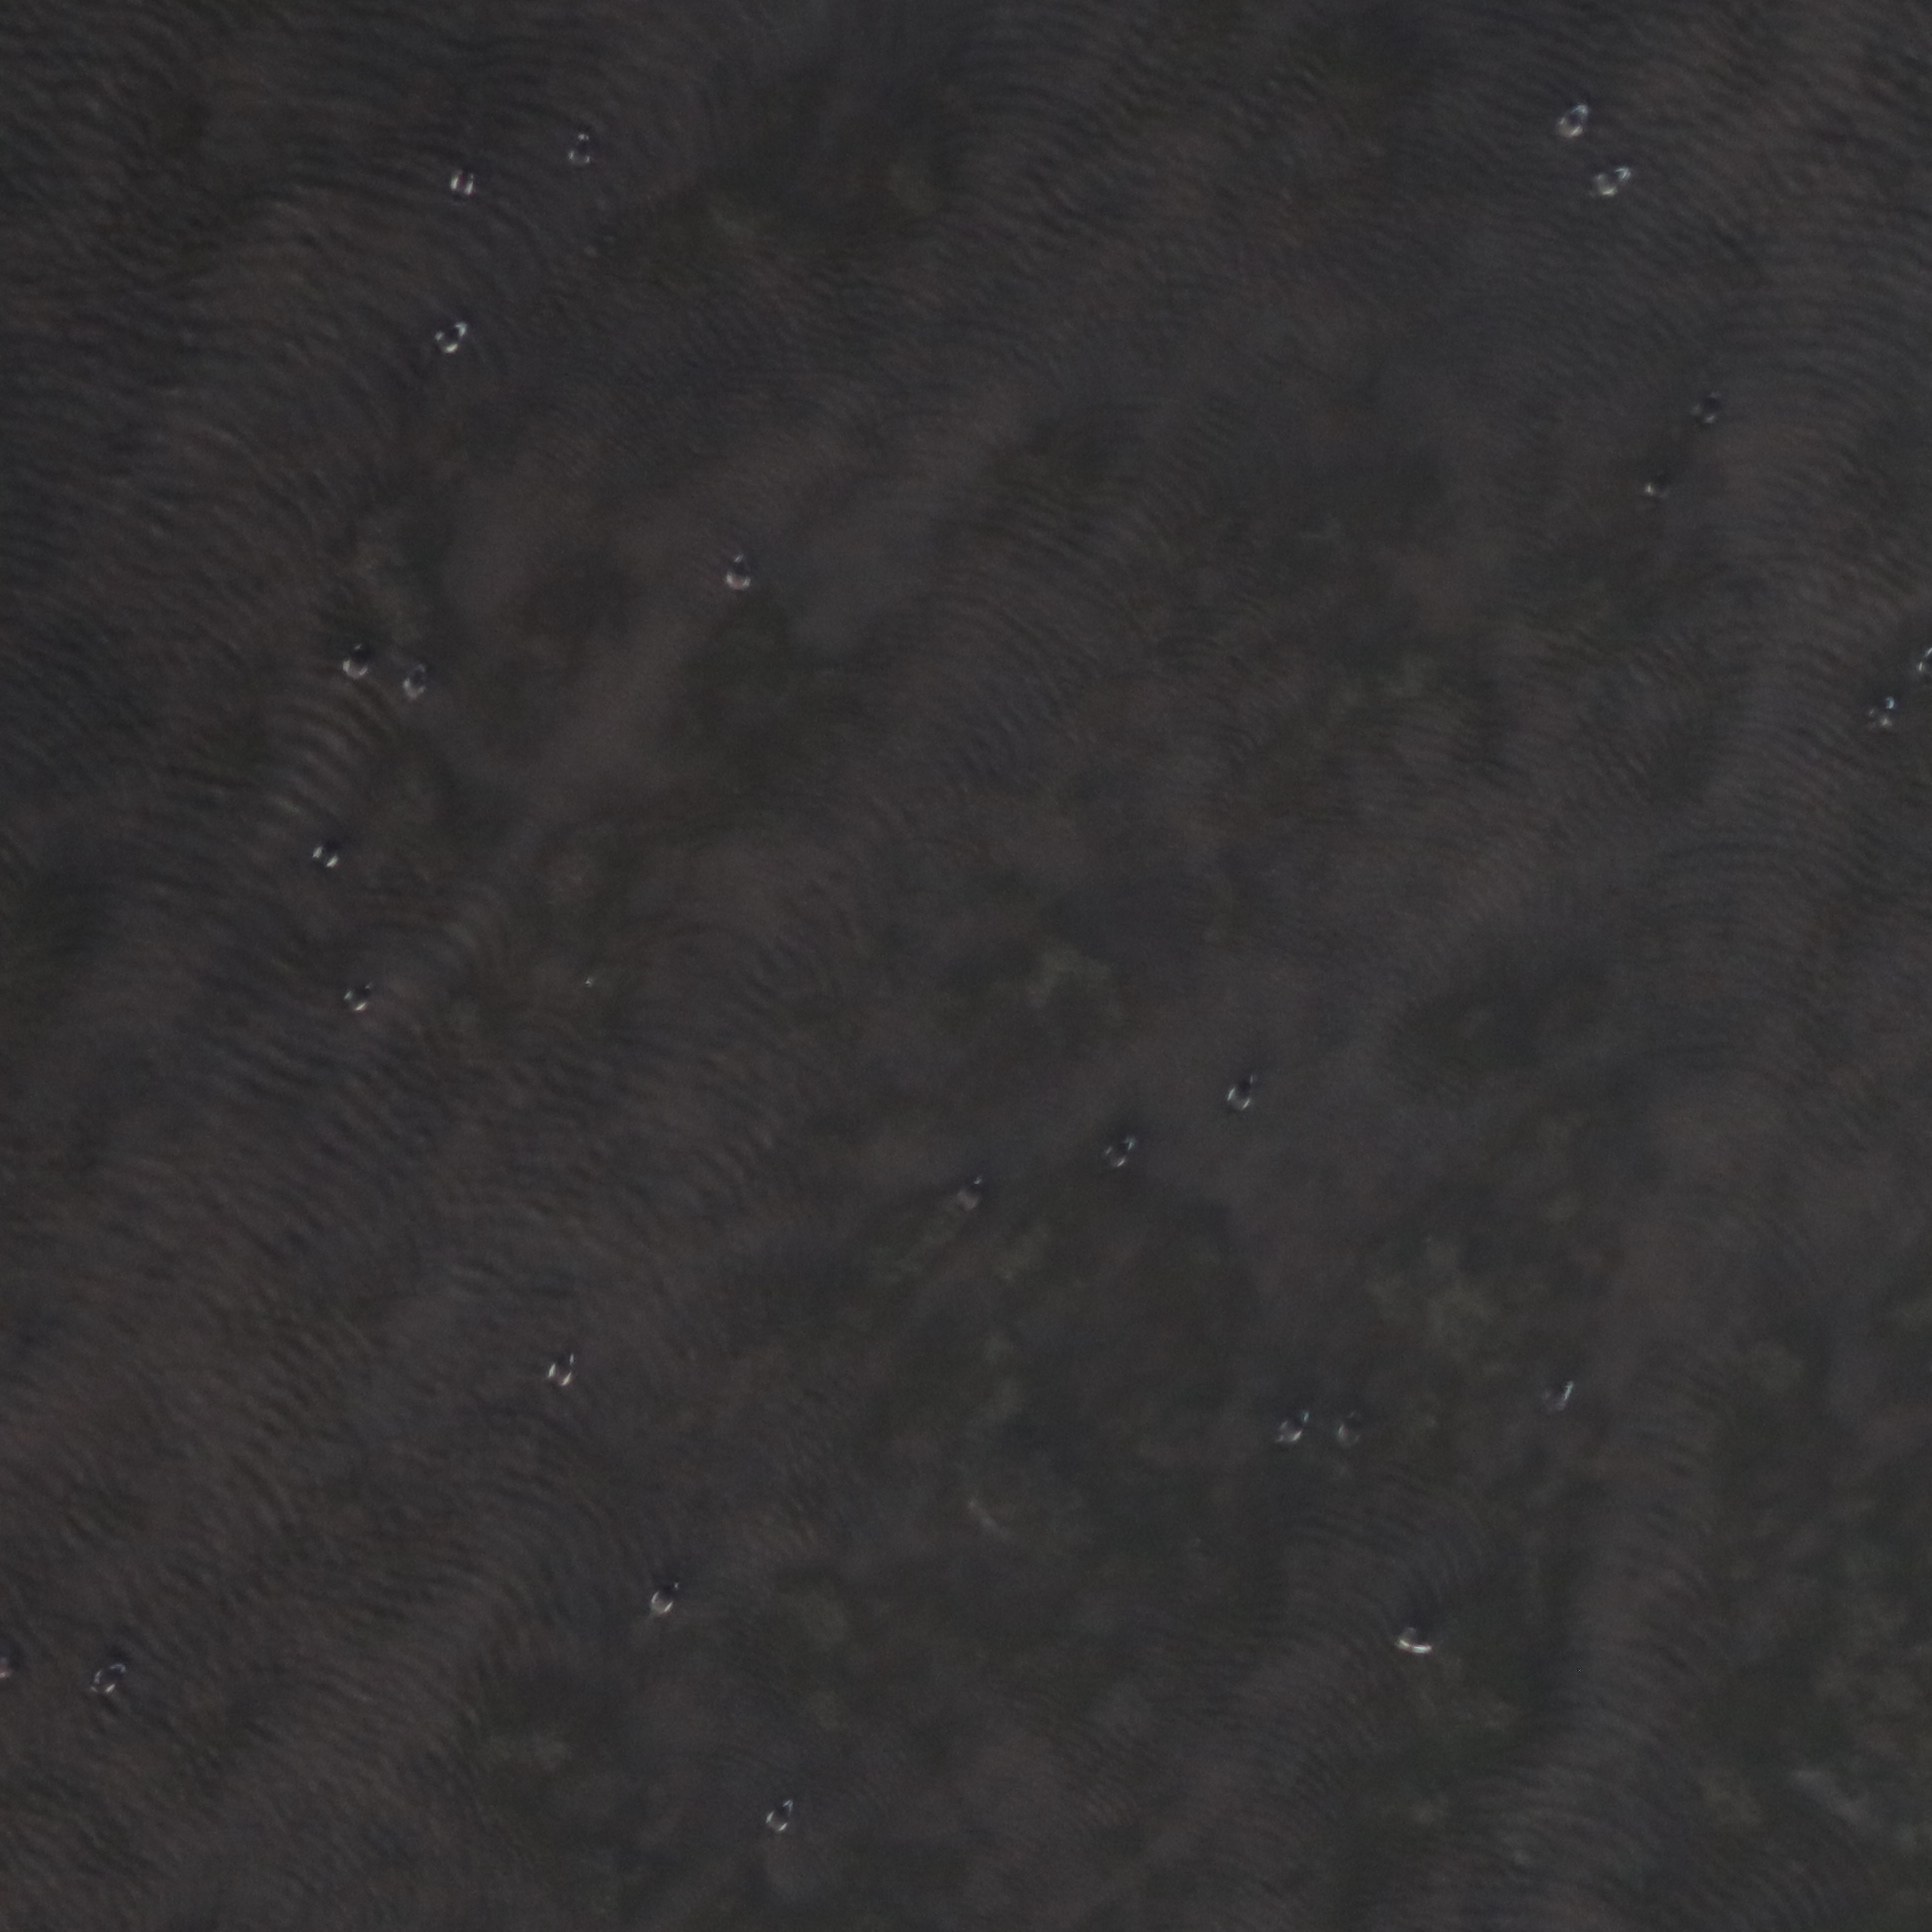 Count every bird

25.